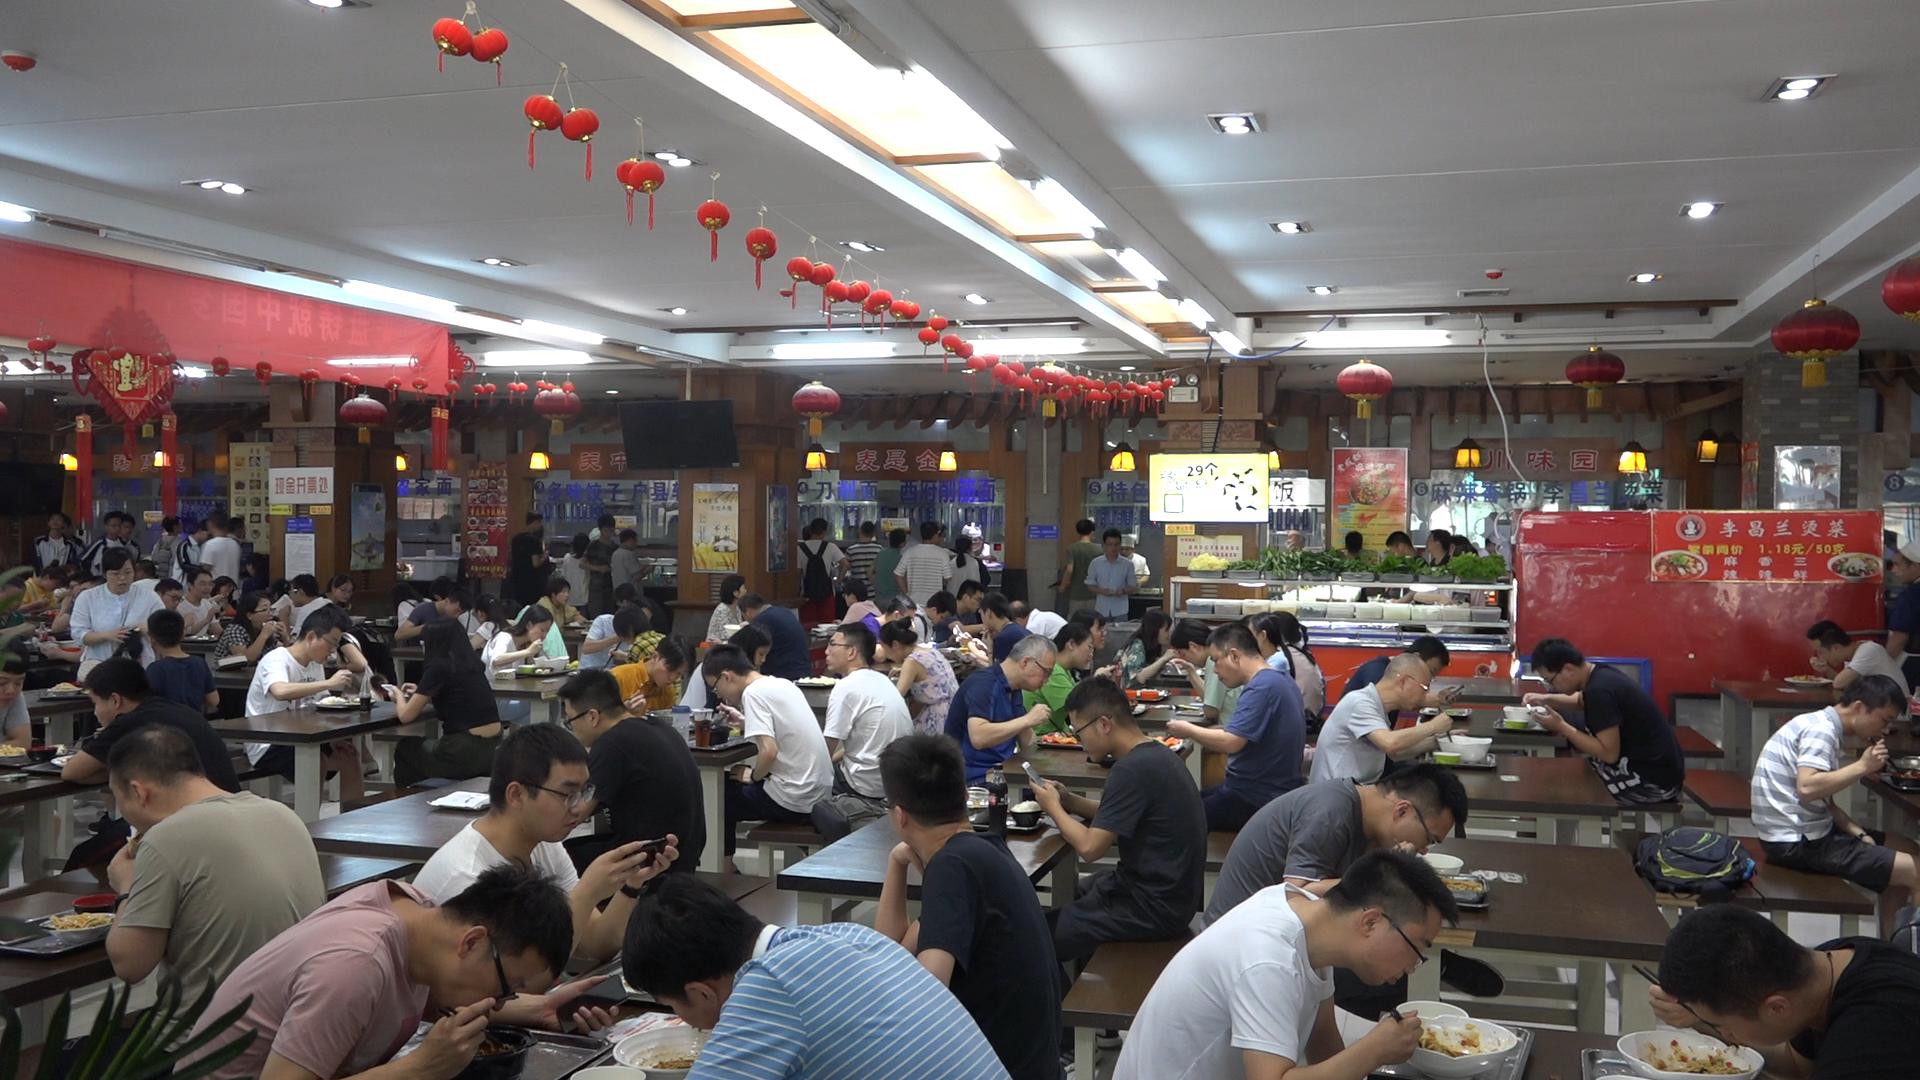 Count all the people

96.